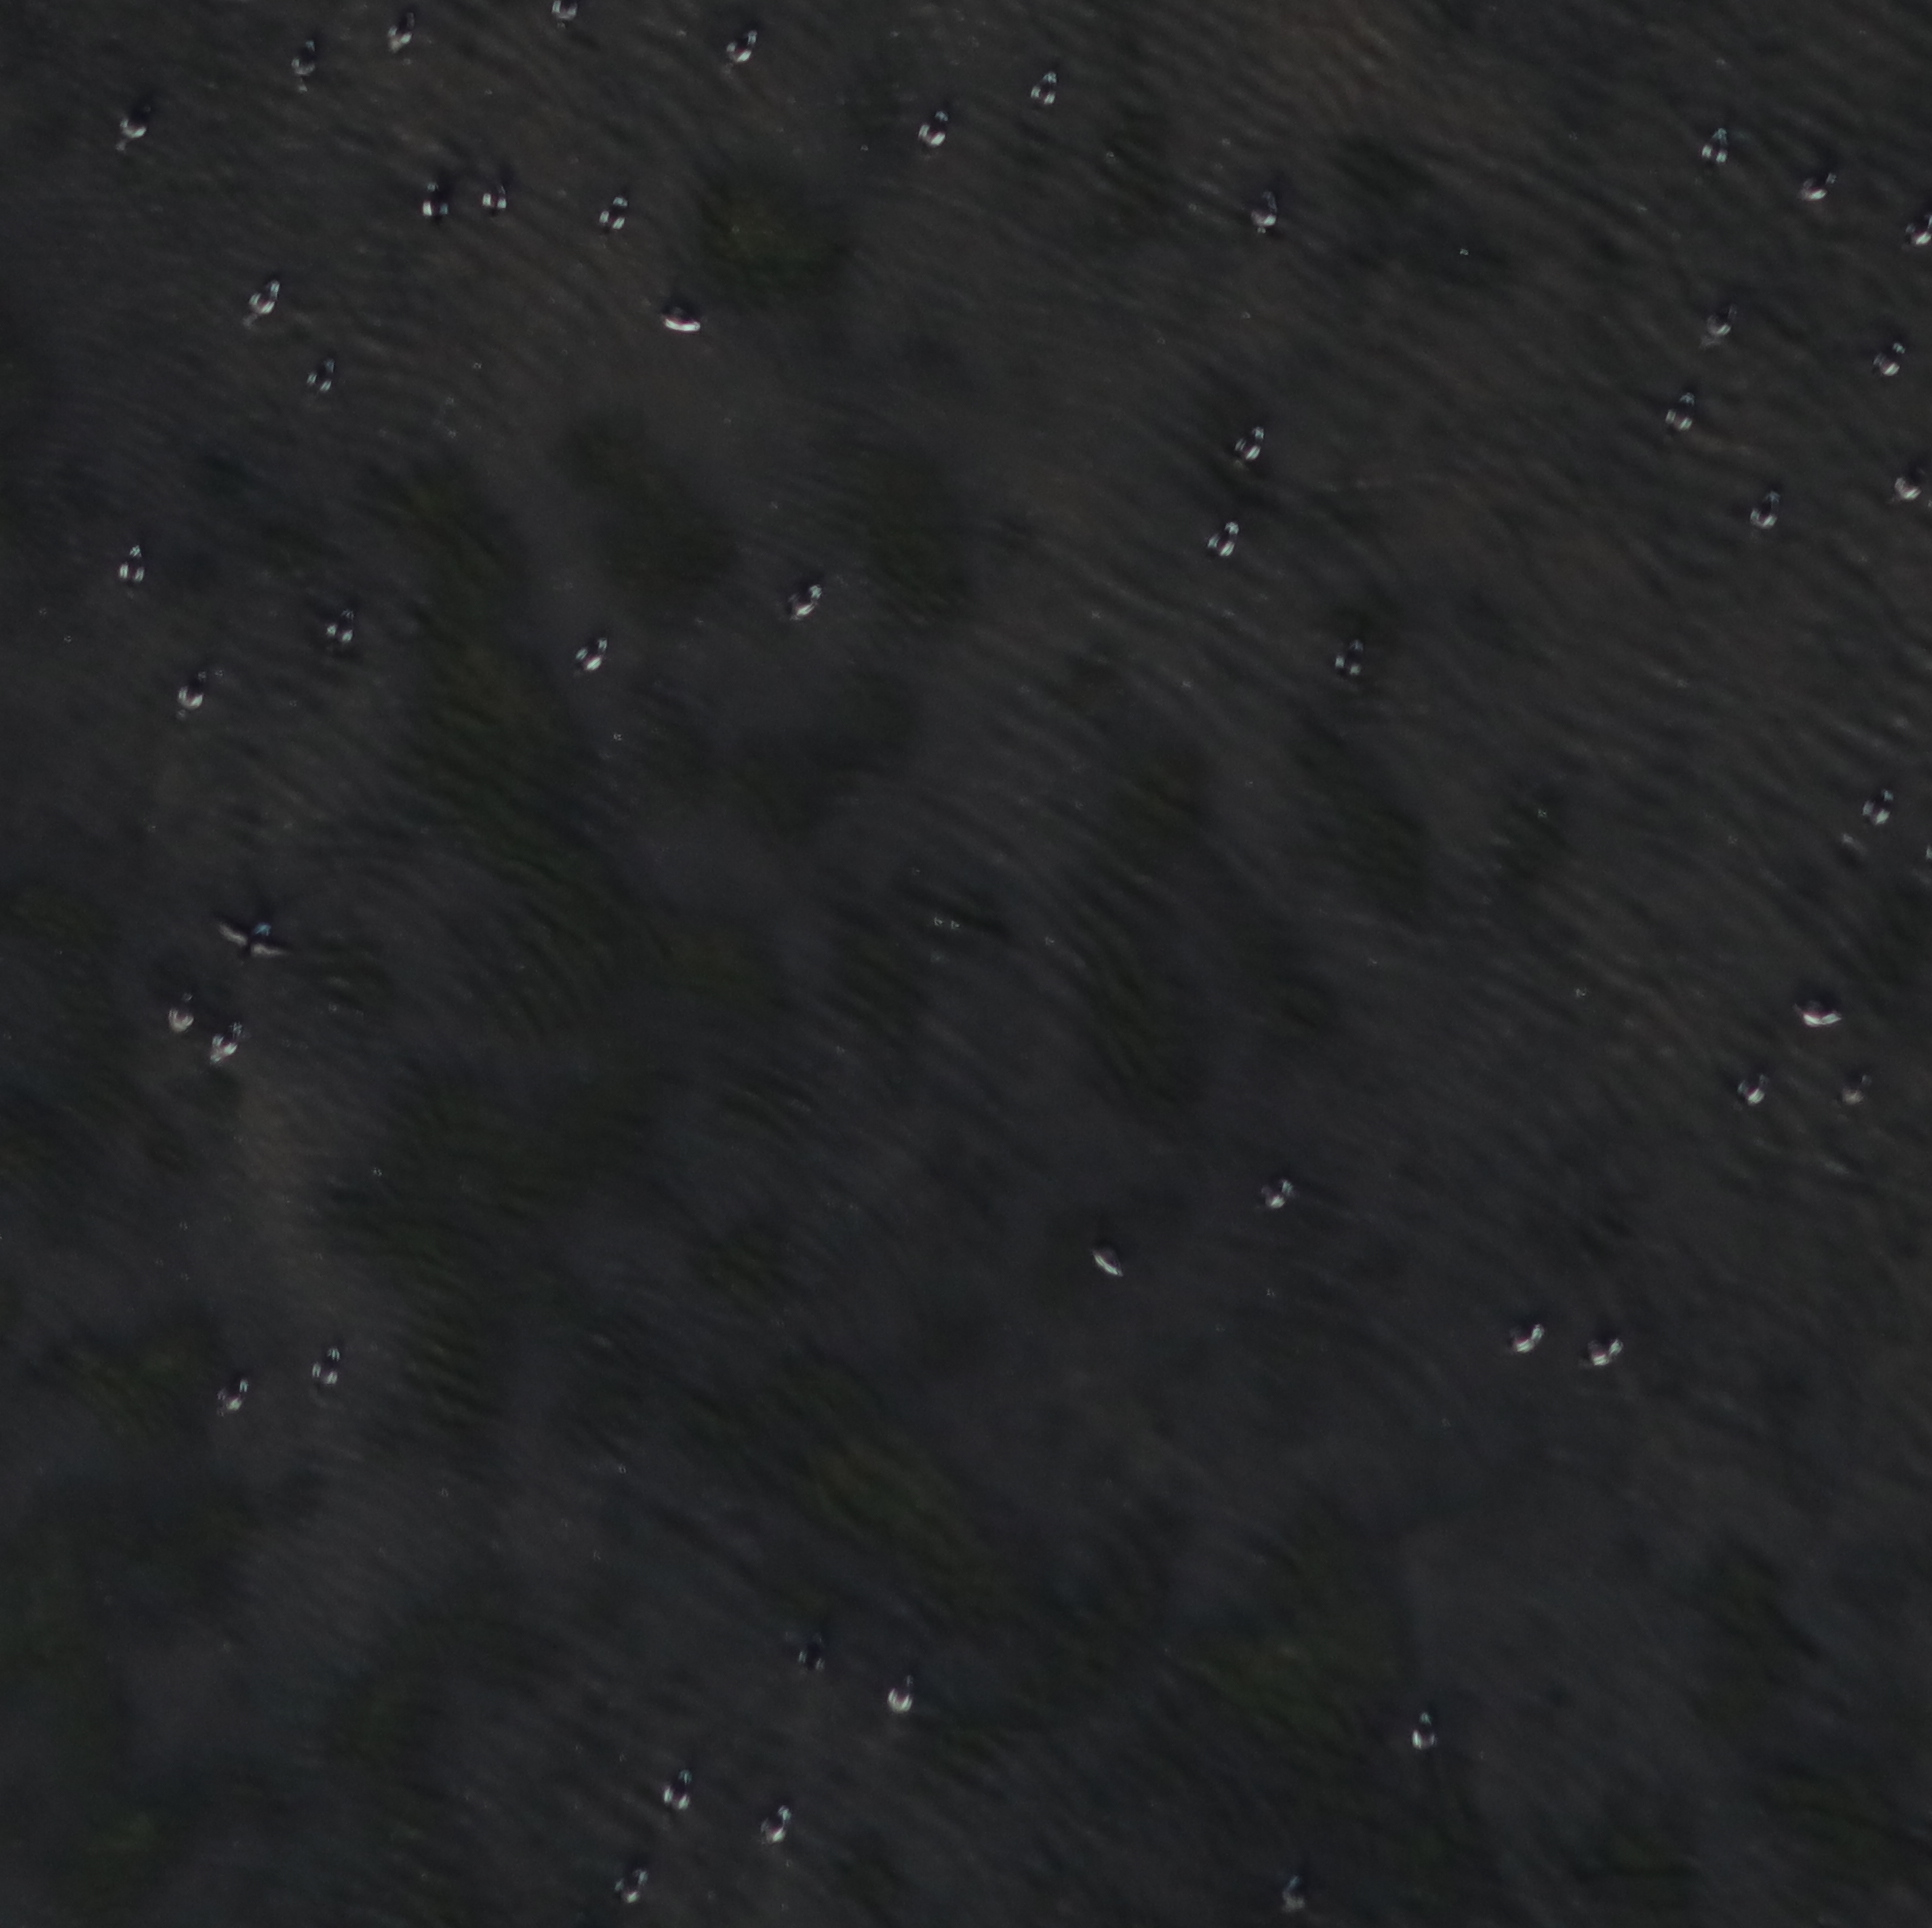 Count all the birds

50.